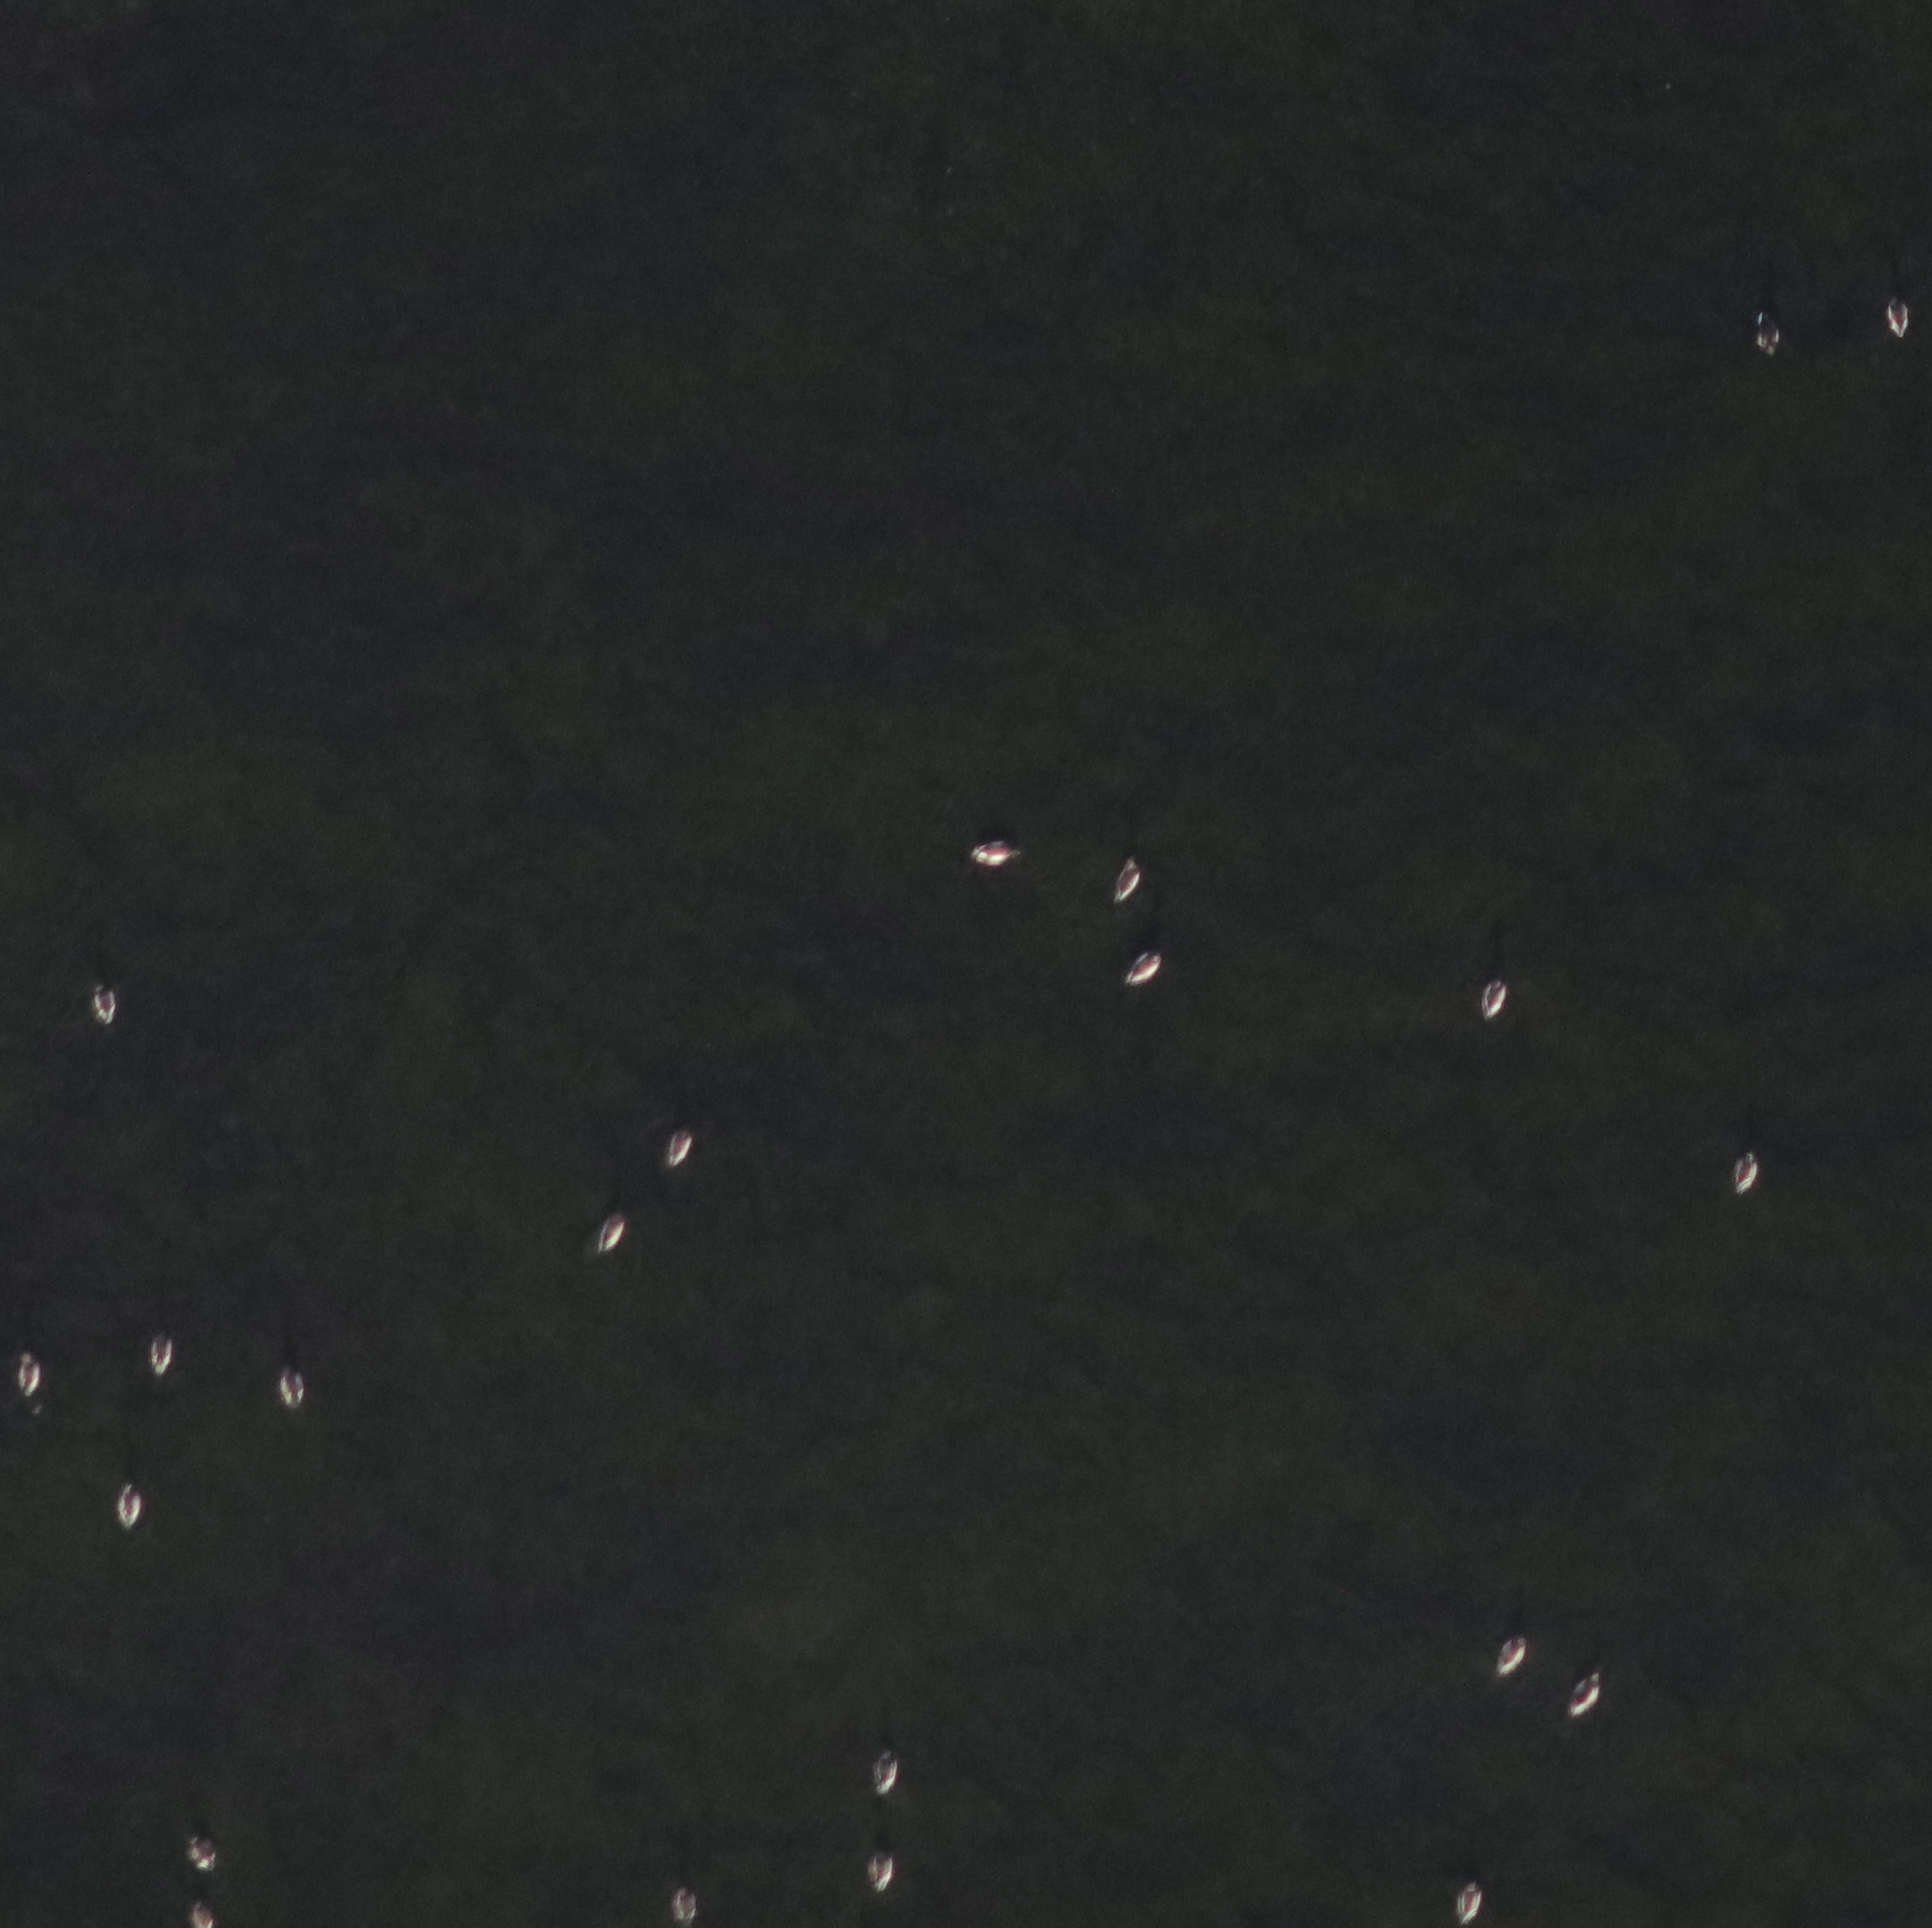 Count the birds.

22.